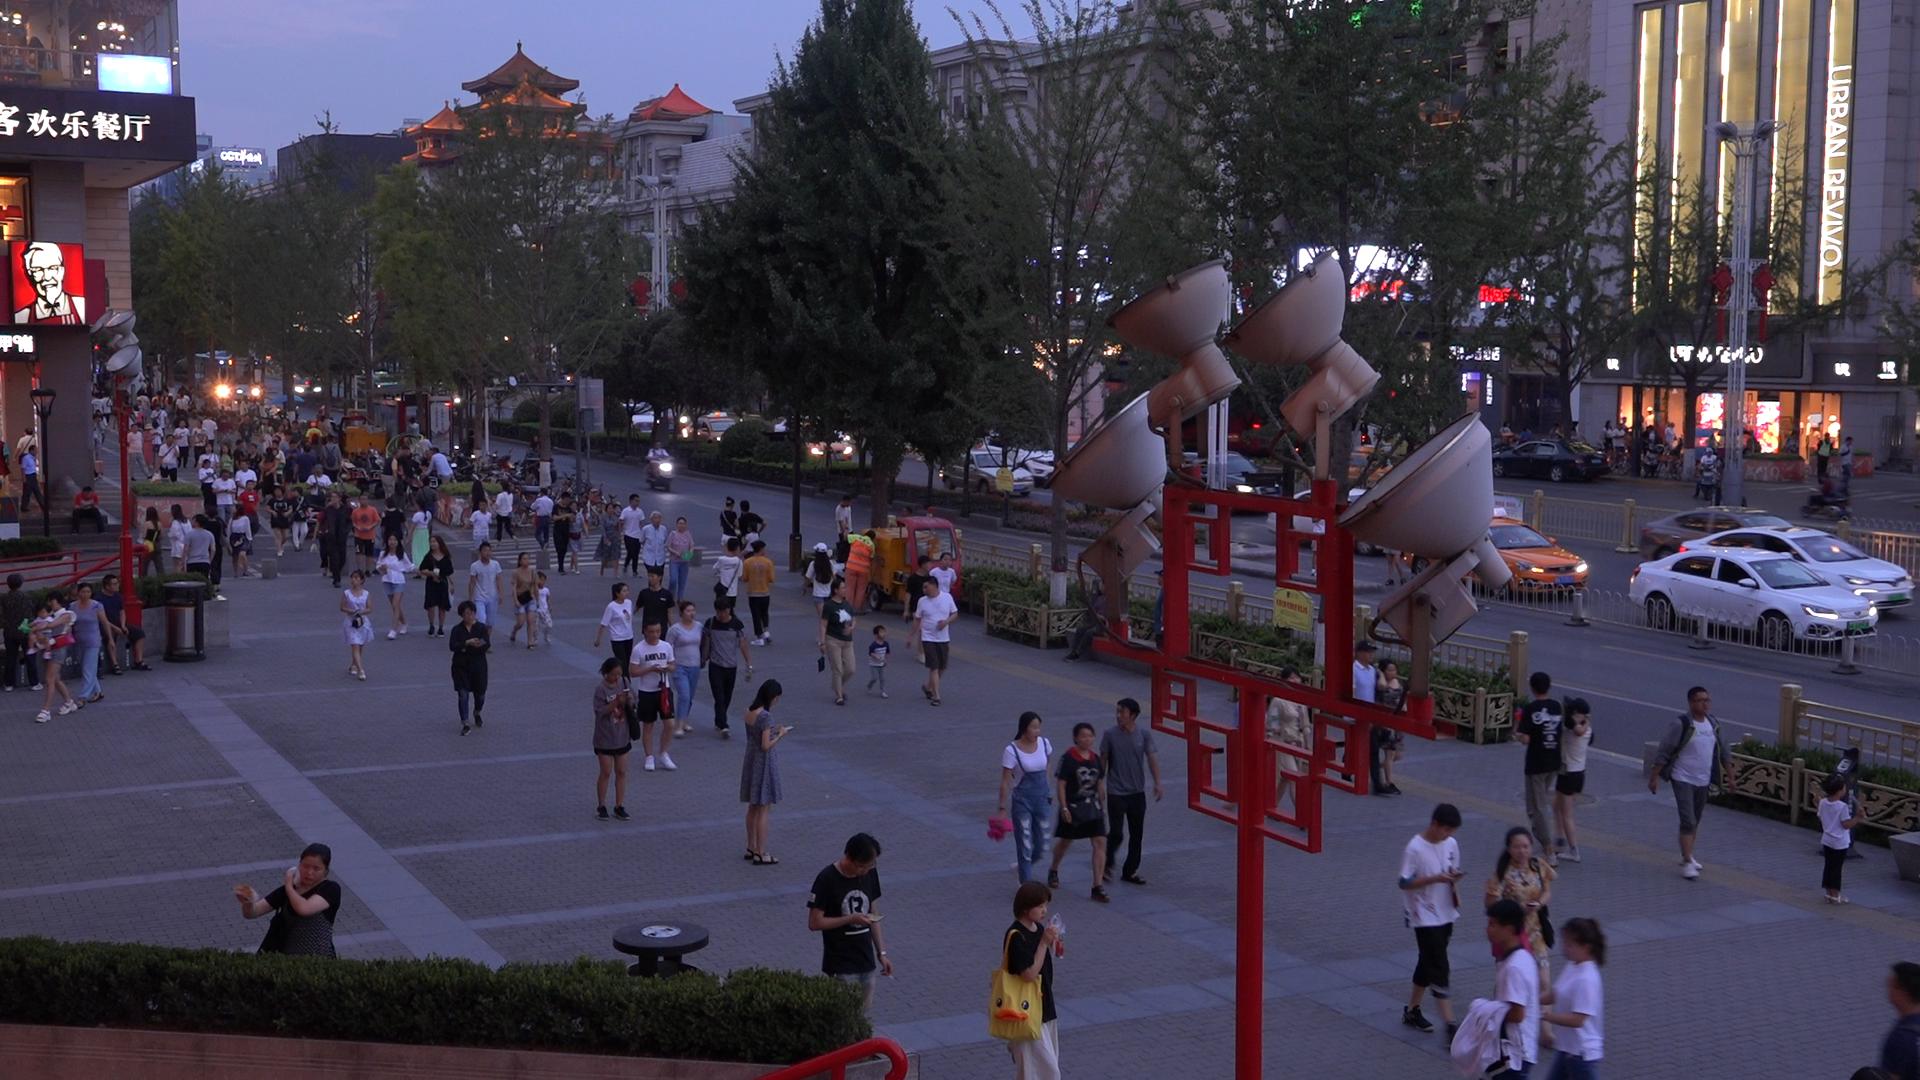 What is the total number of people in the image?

142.